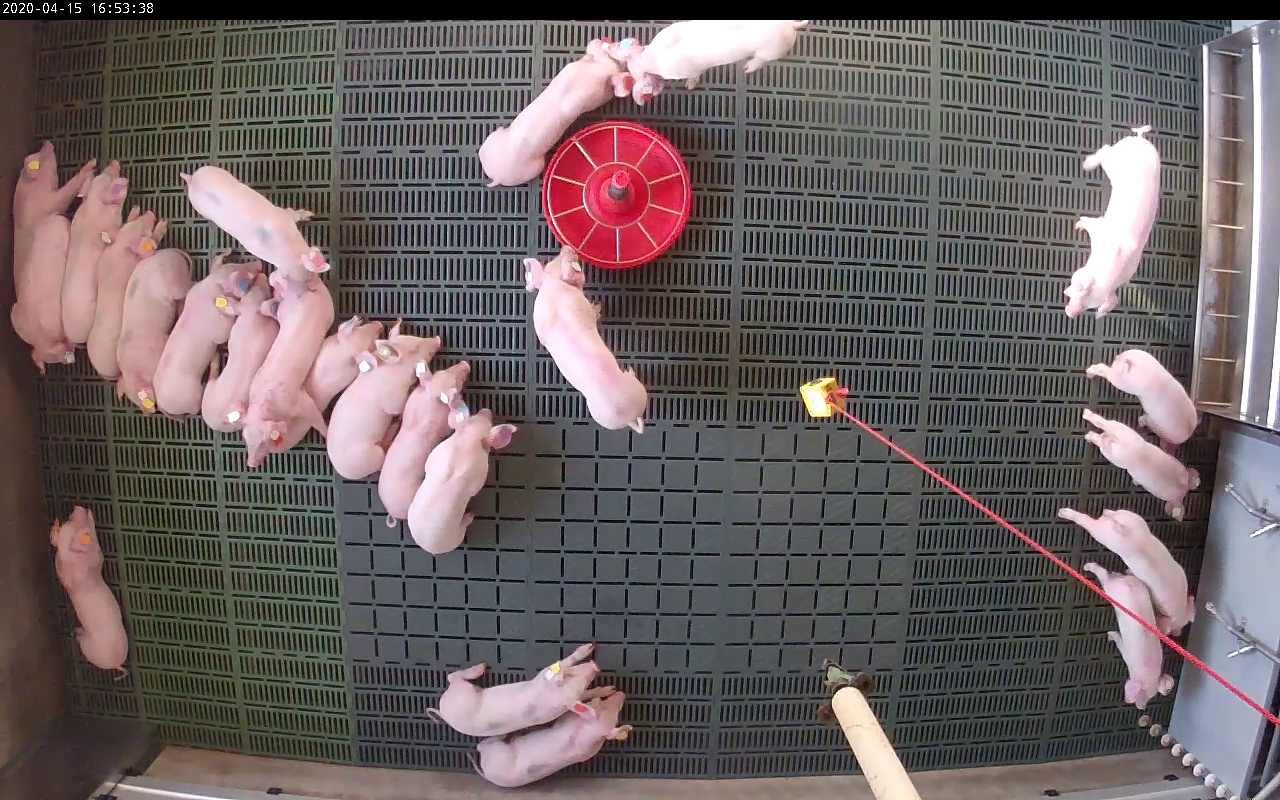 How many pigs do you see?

24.